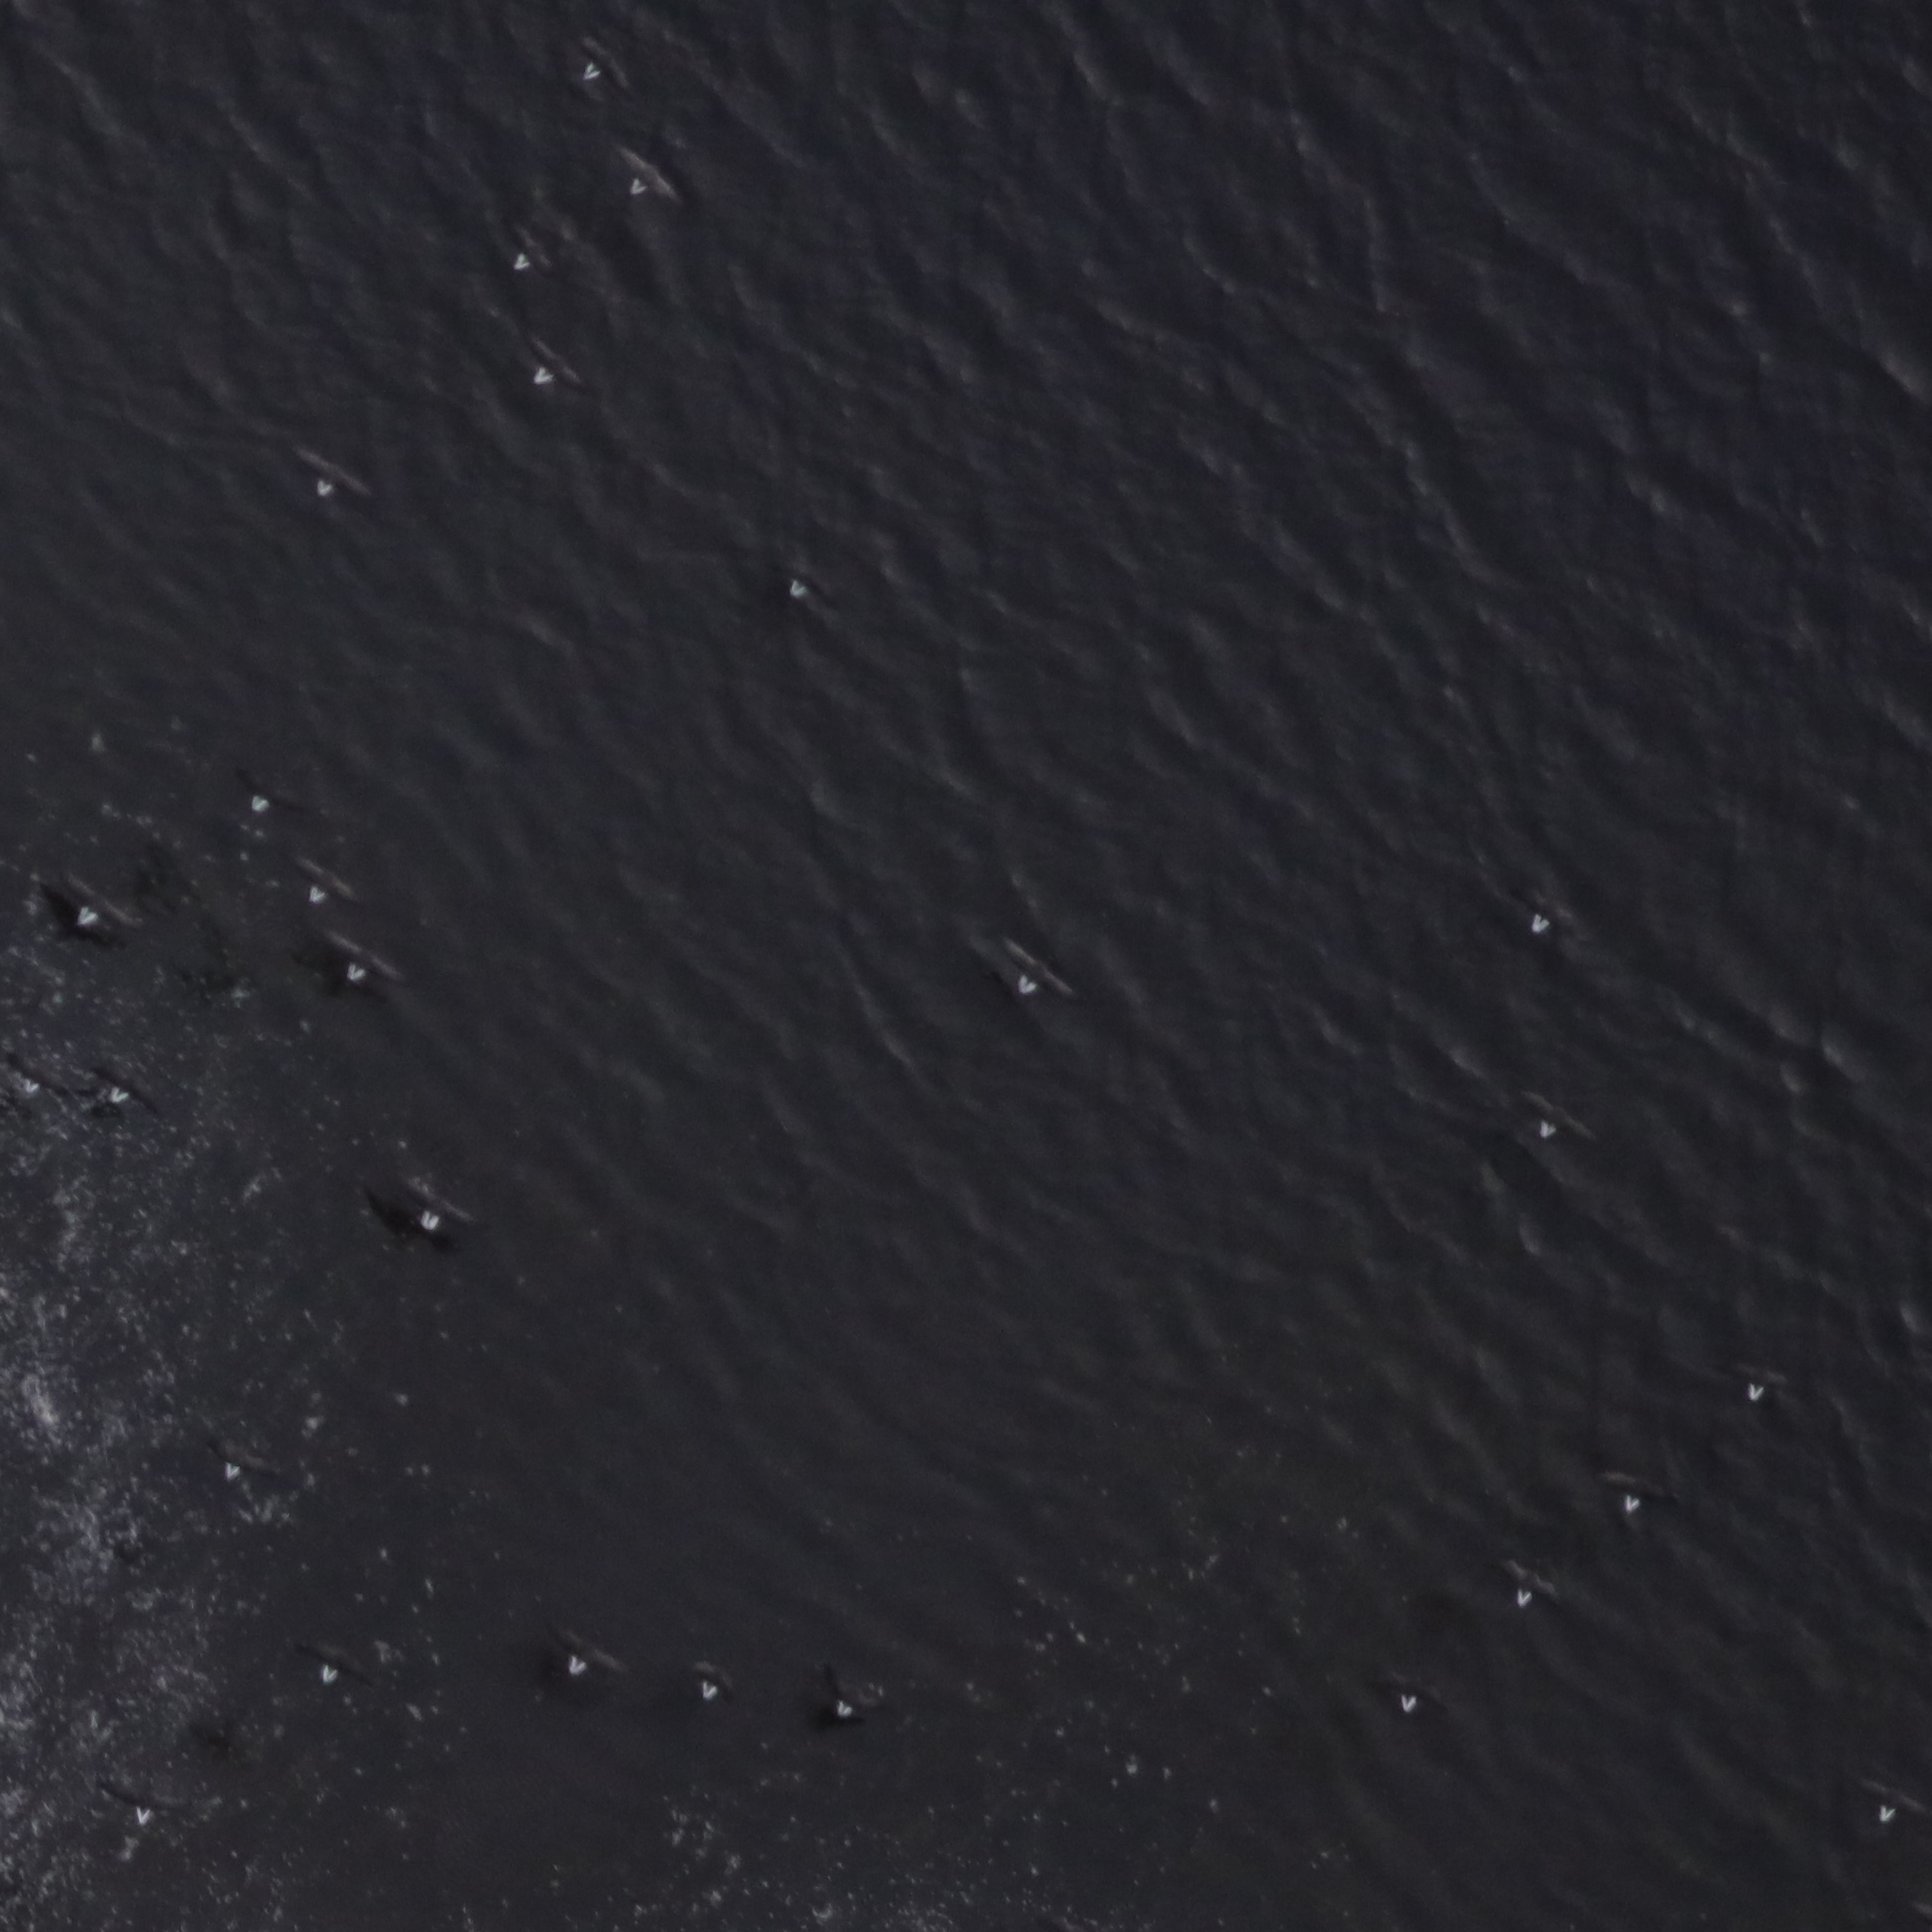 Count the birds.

27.